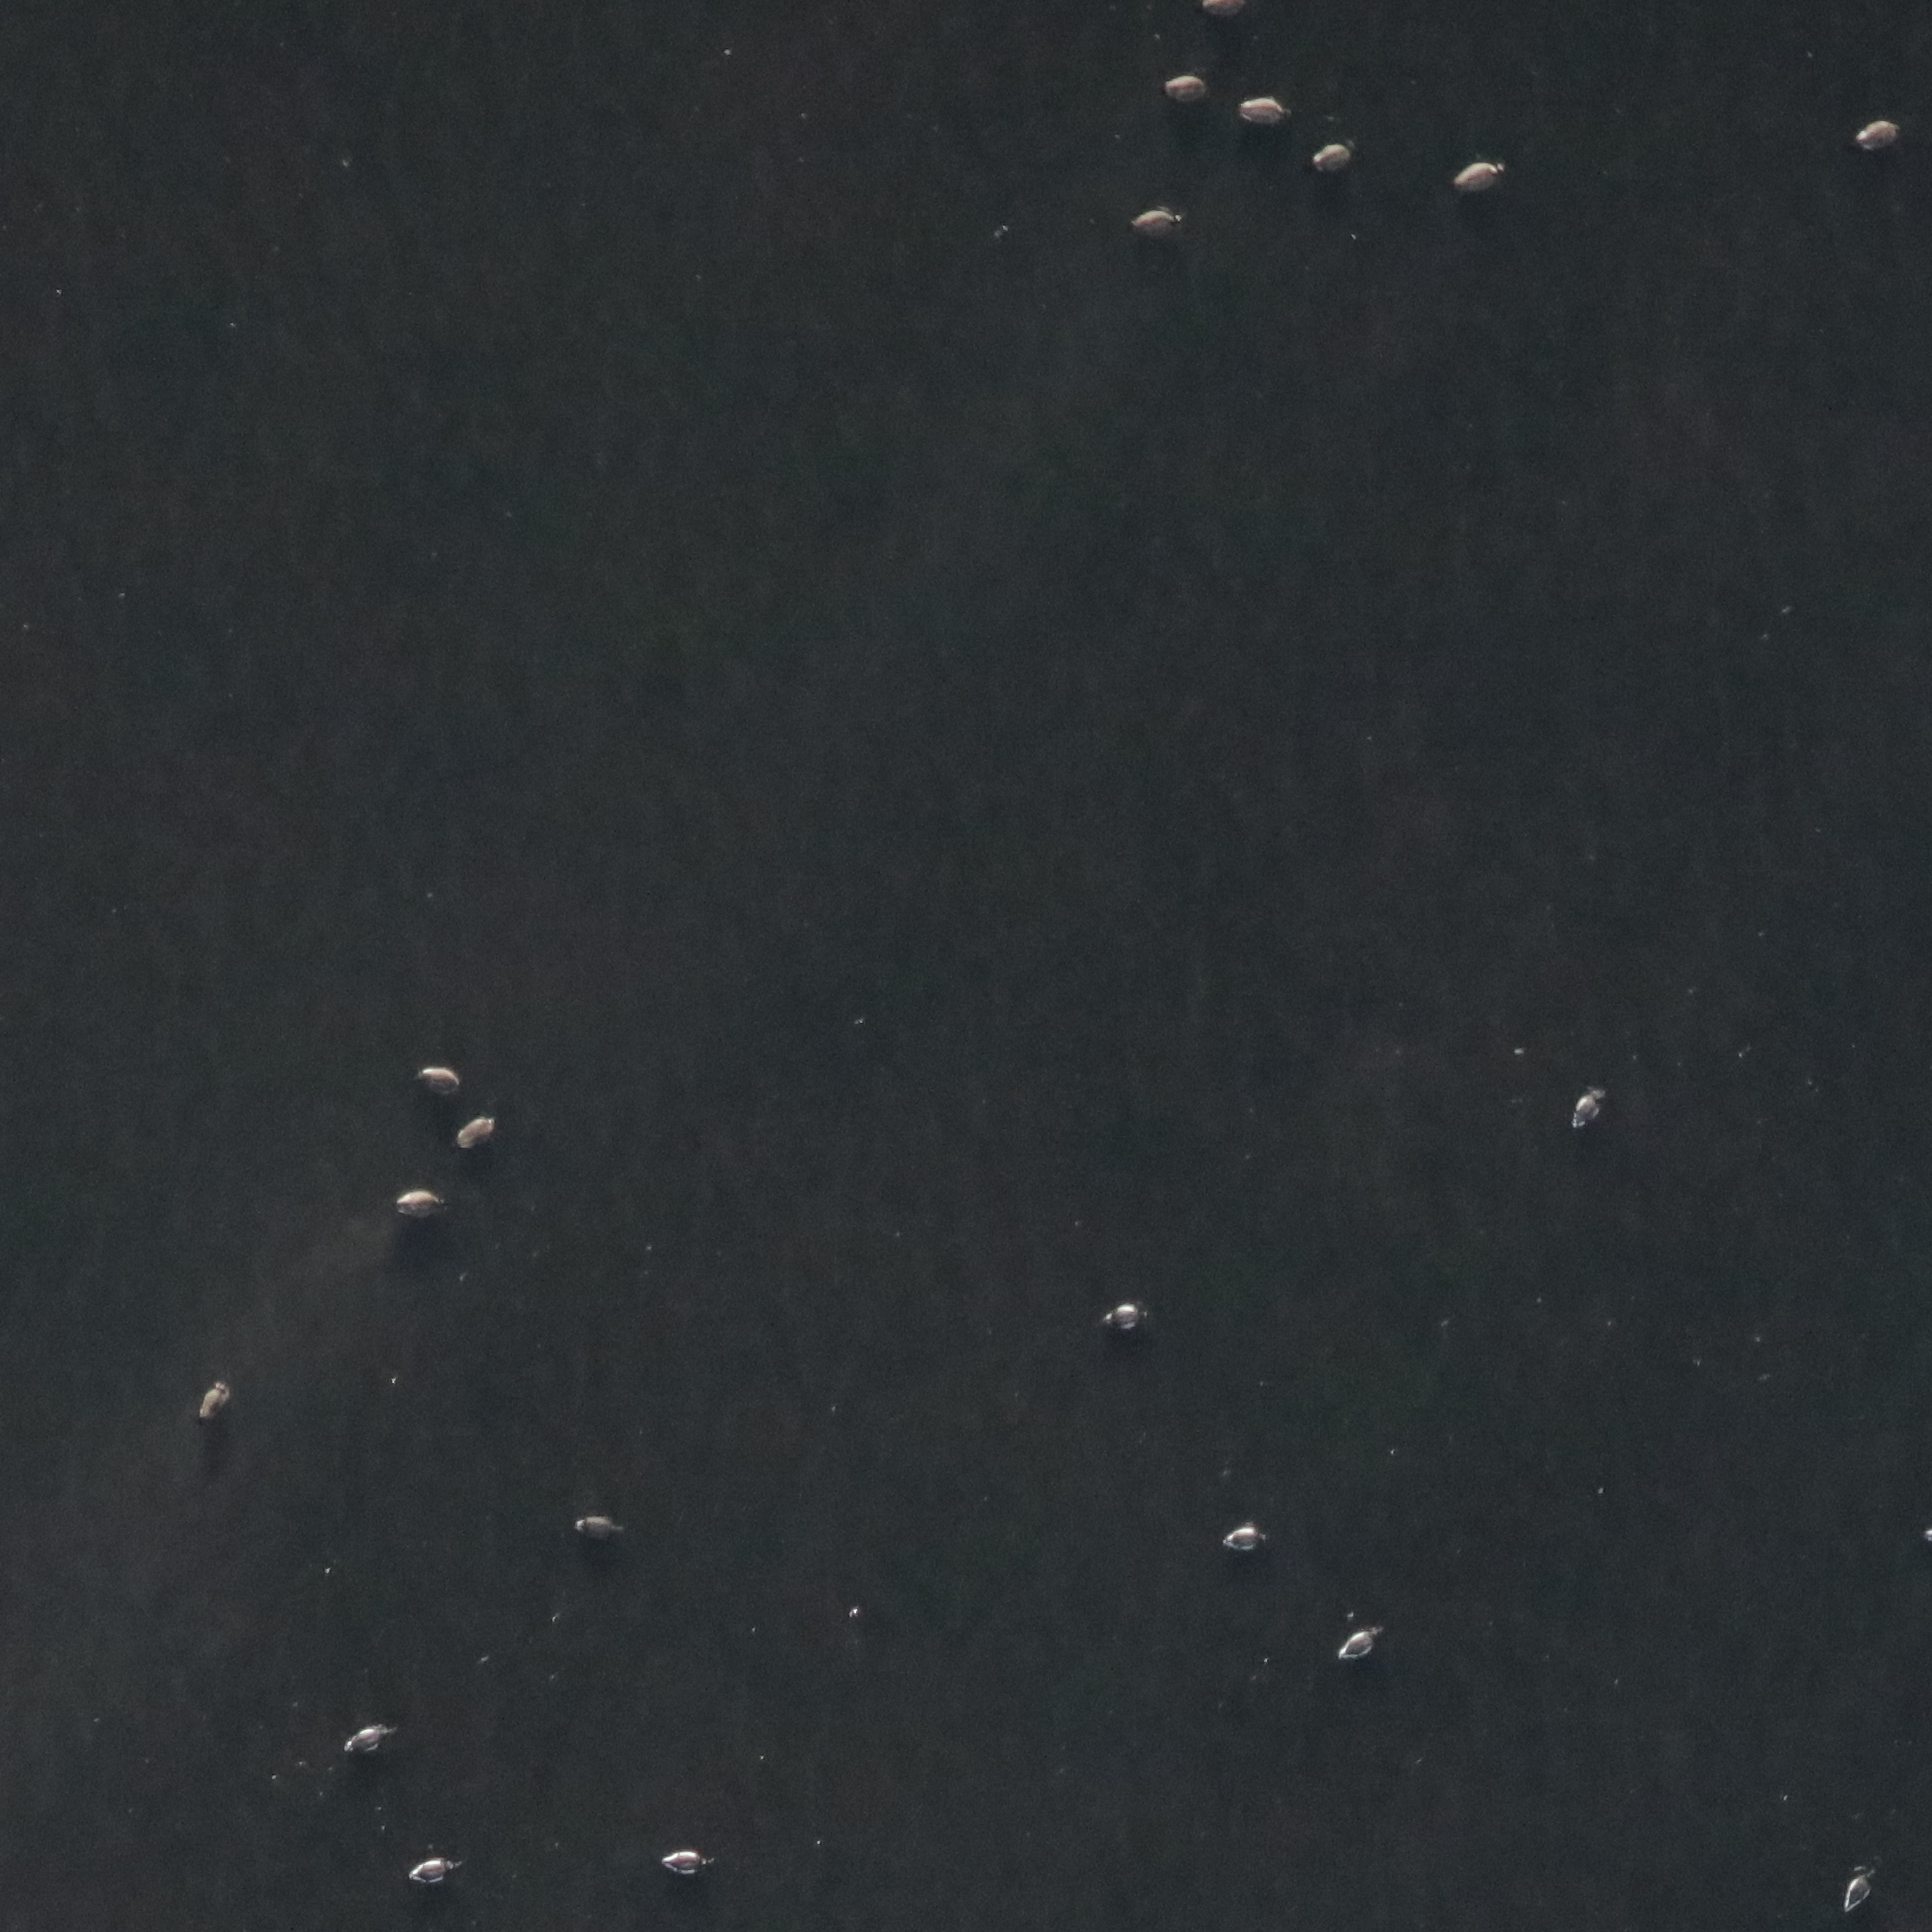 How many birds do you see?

20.